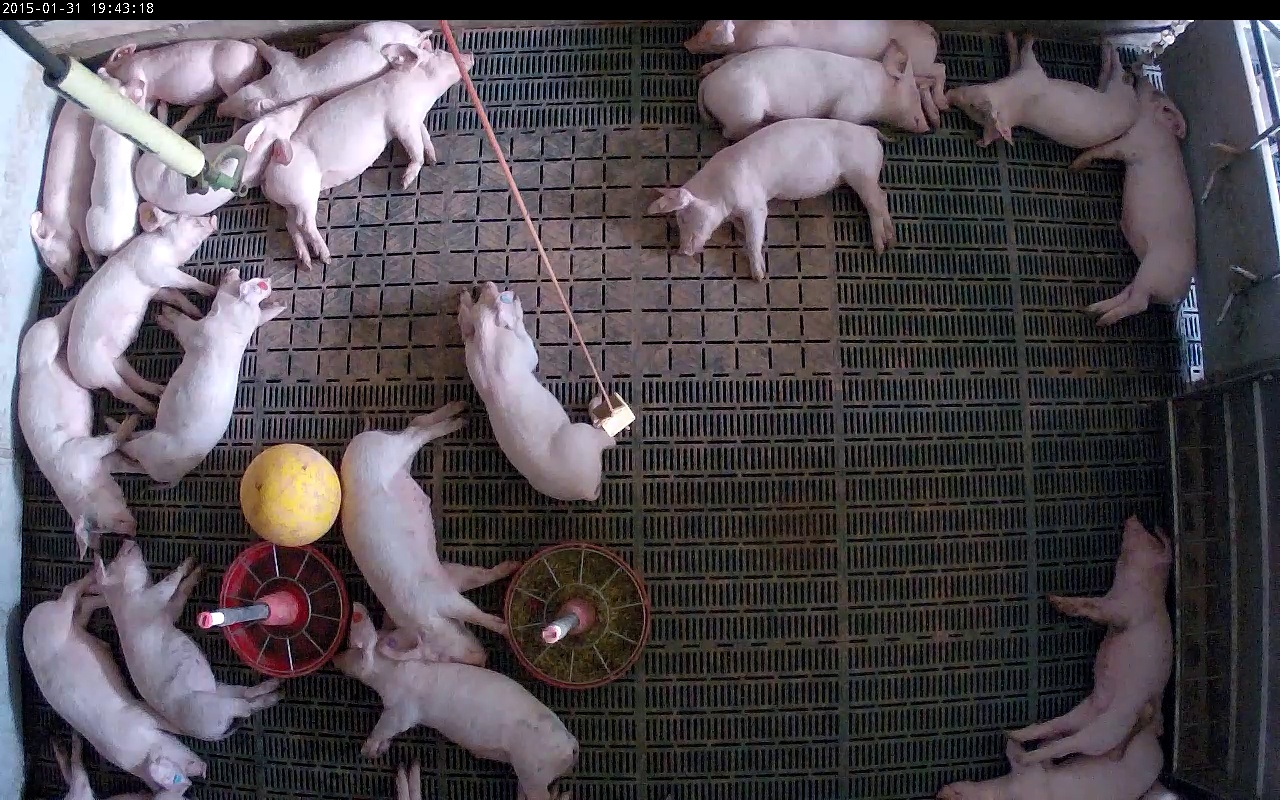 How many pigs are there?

22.